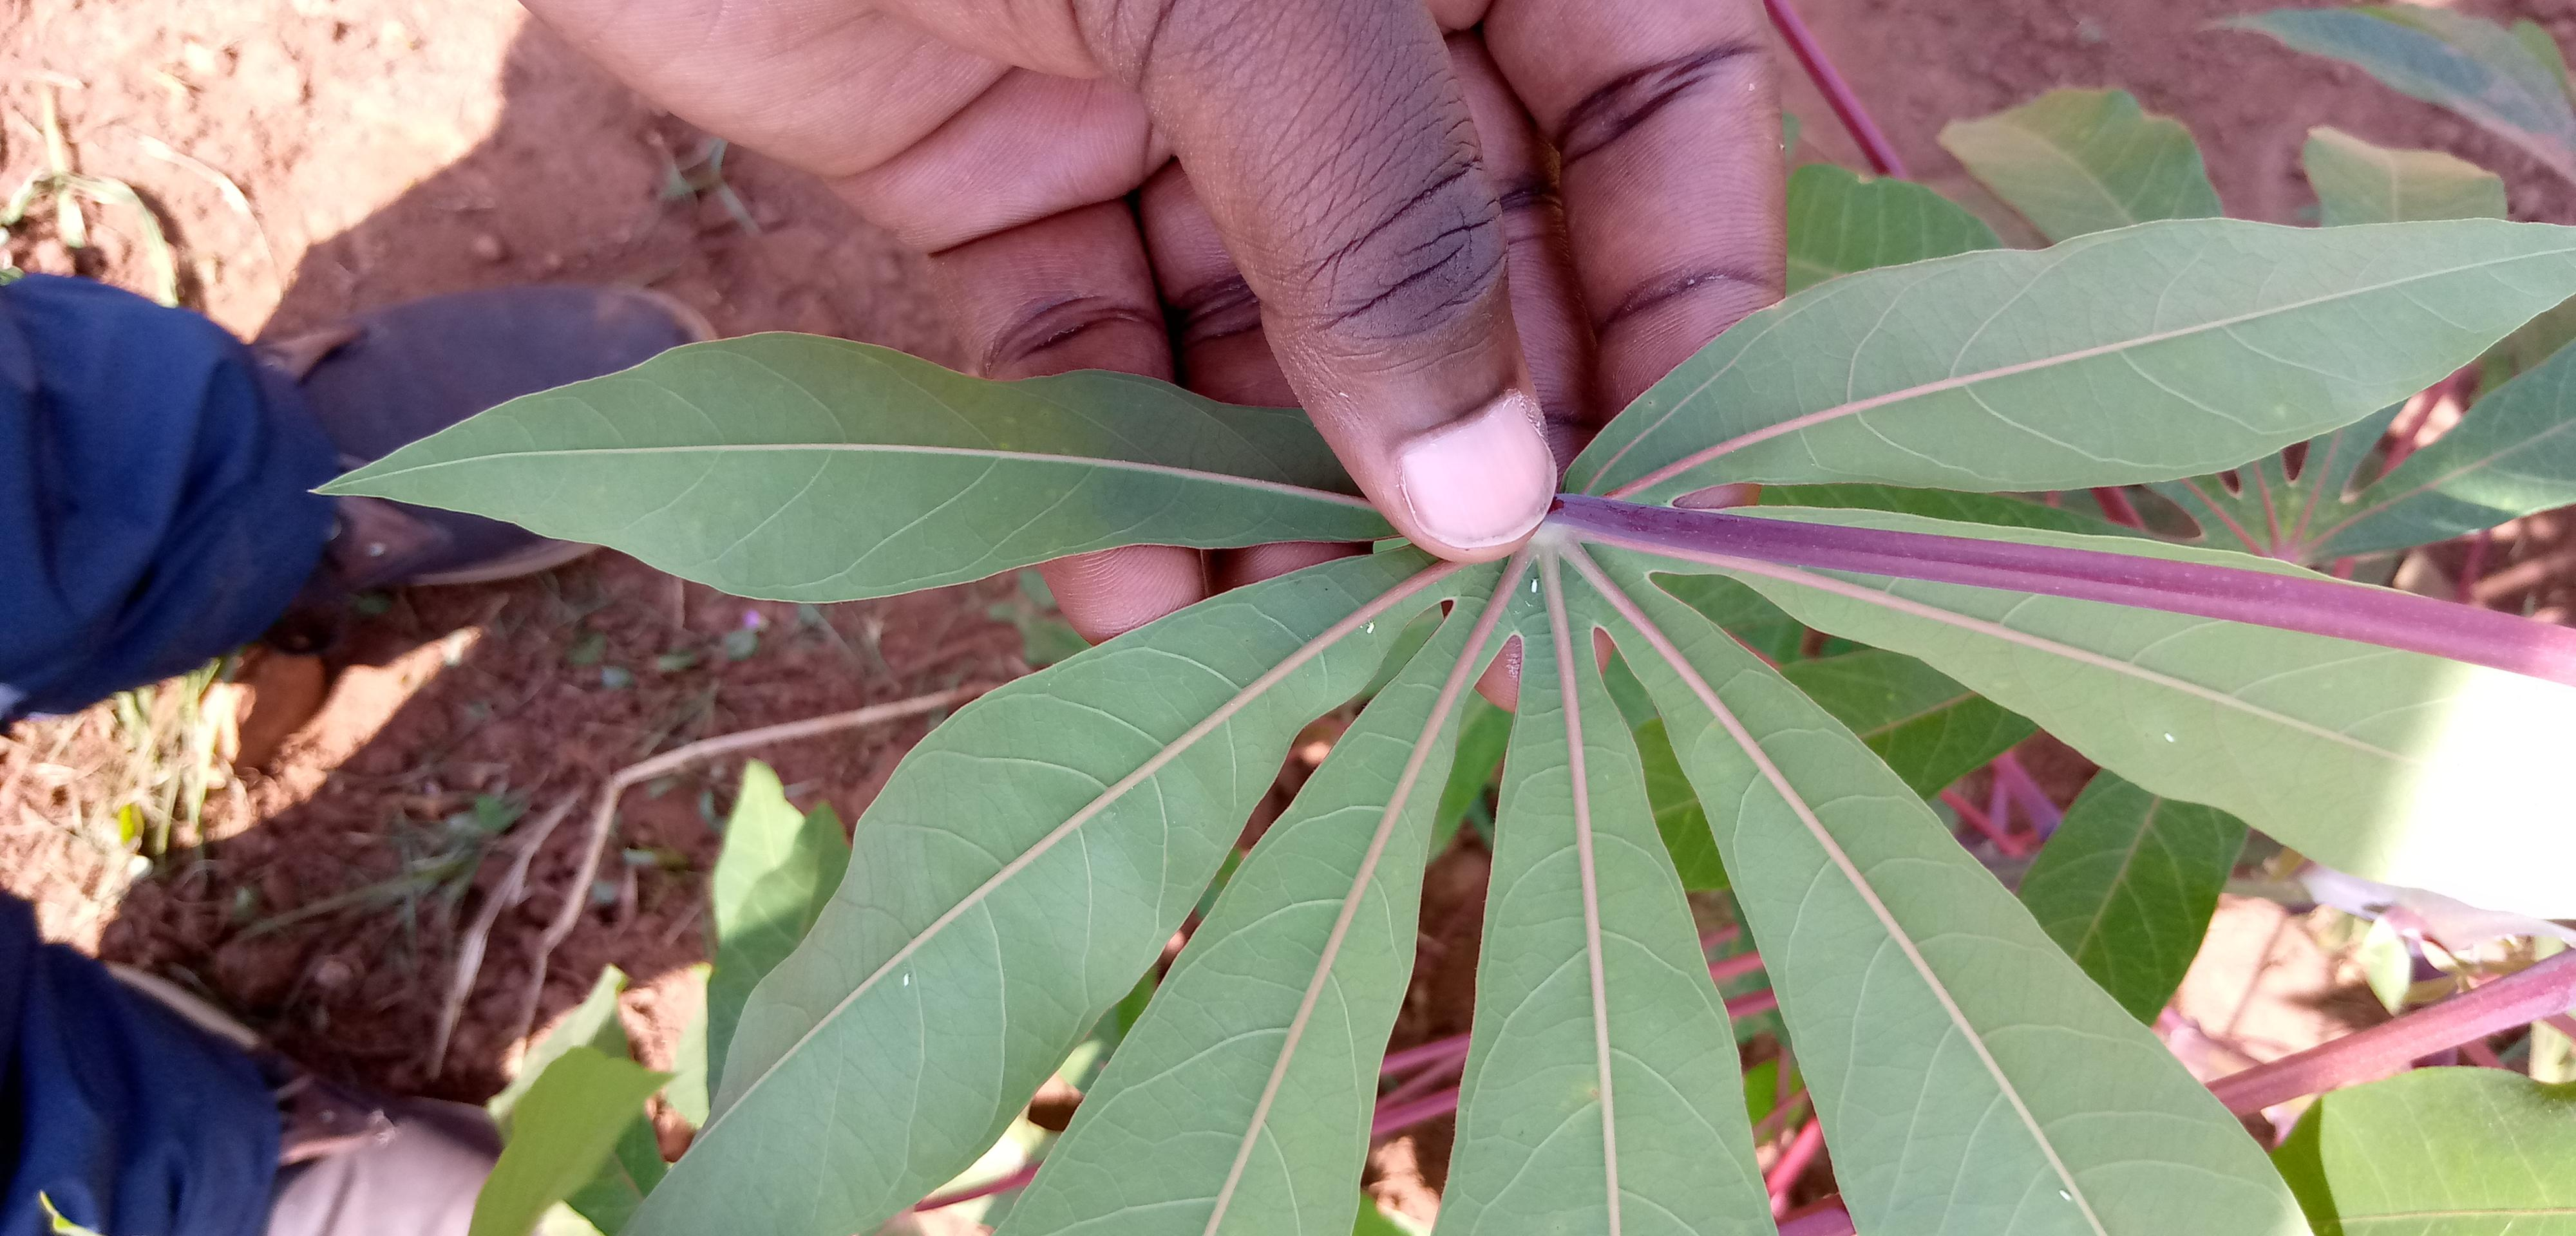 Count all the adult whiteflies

5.